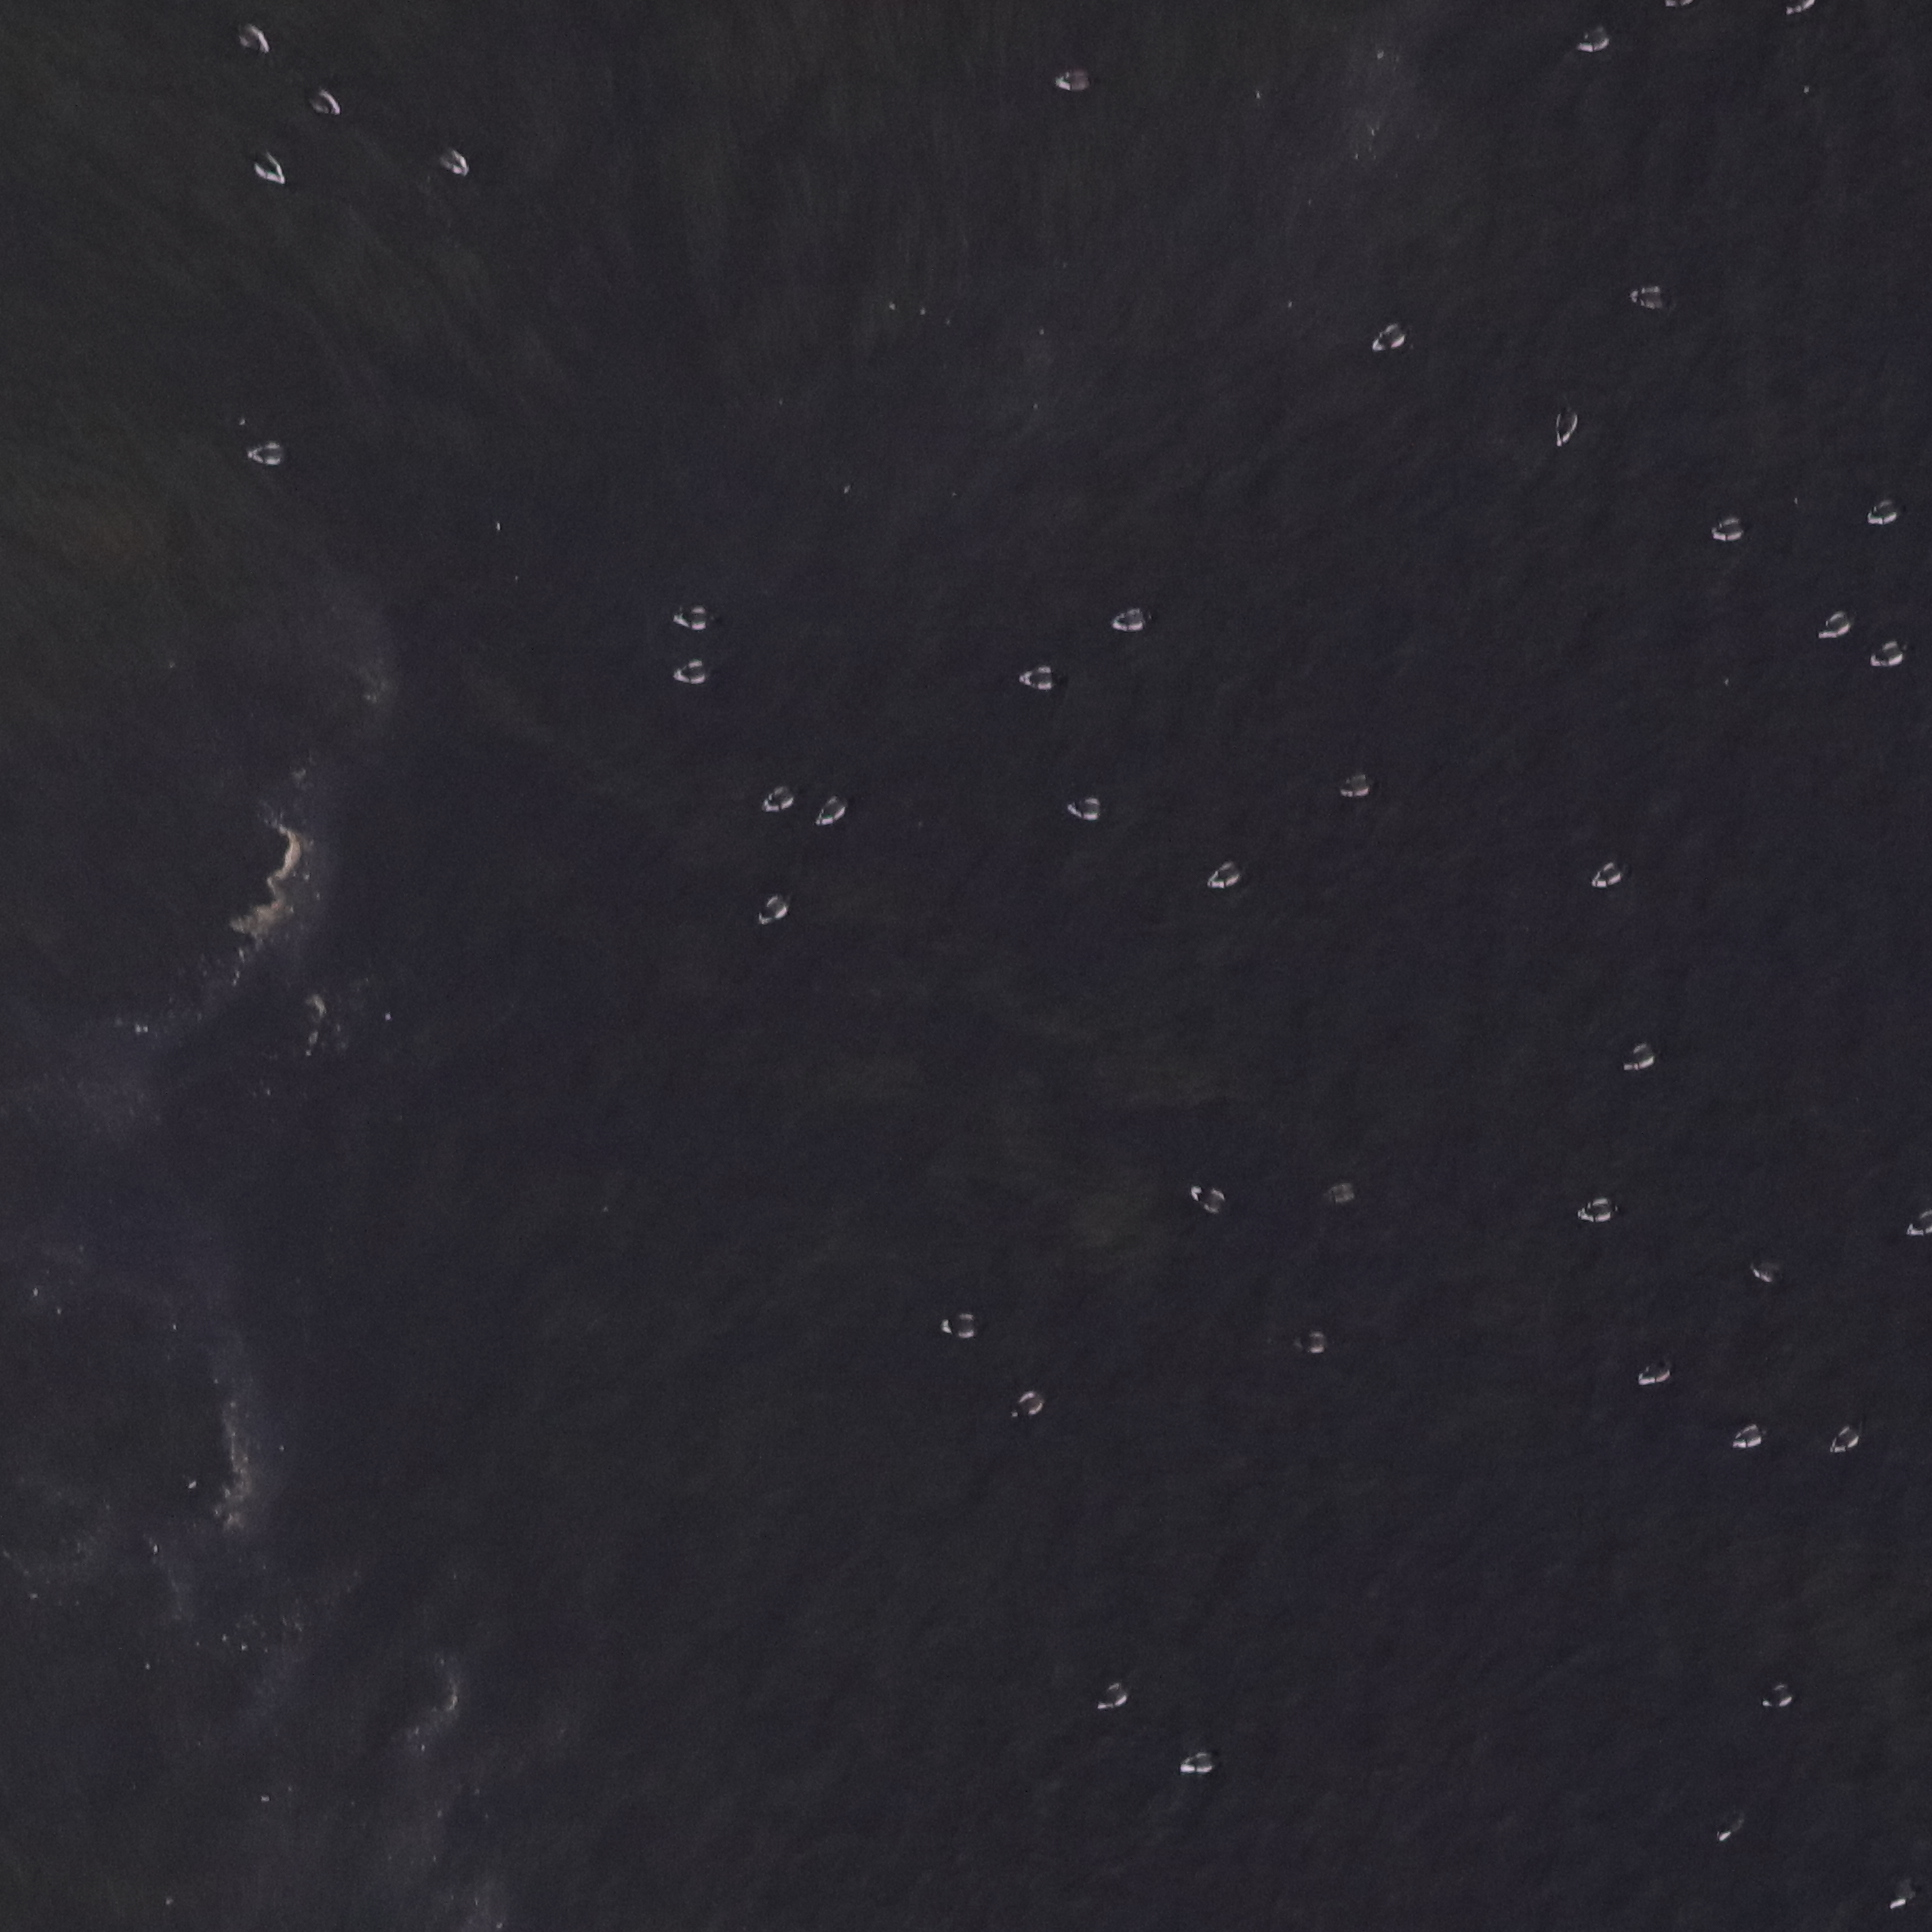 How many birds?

44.